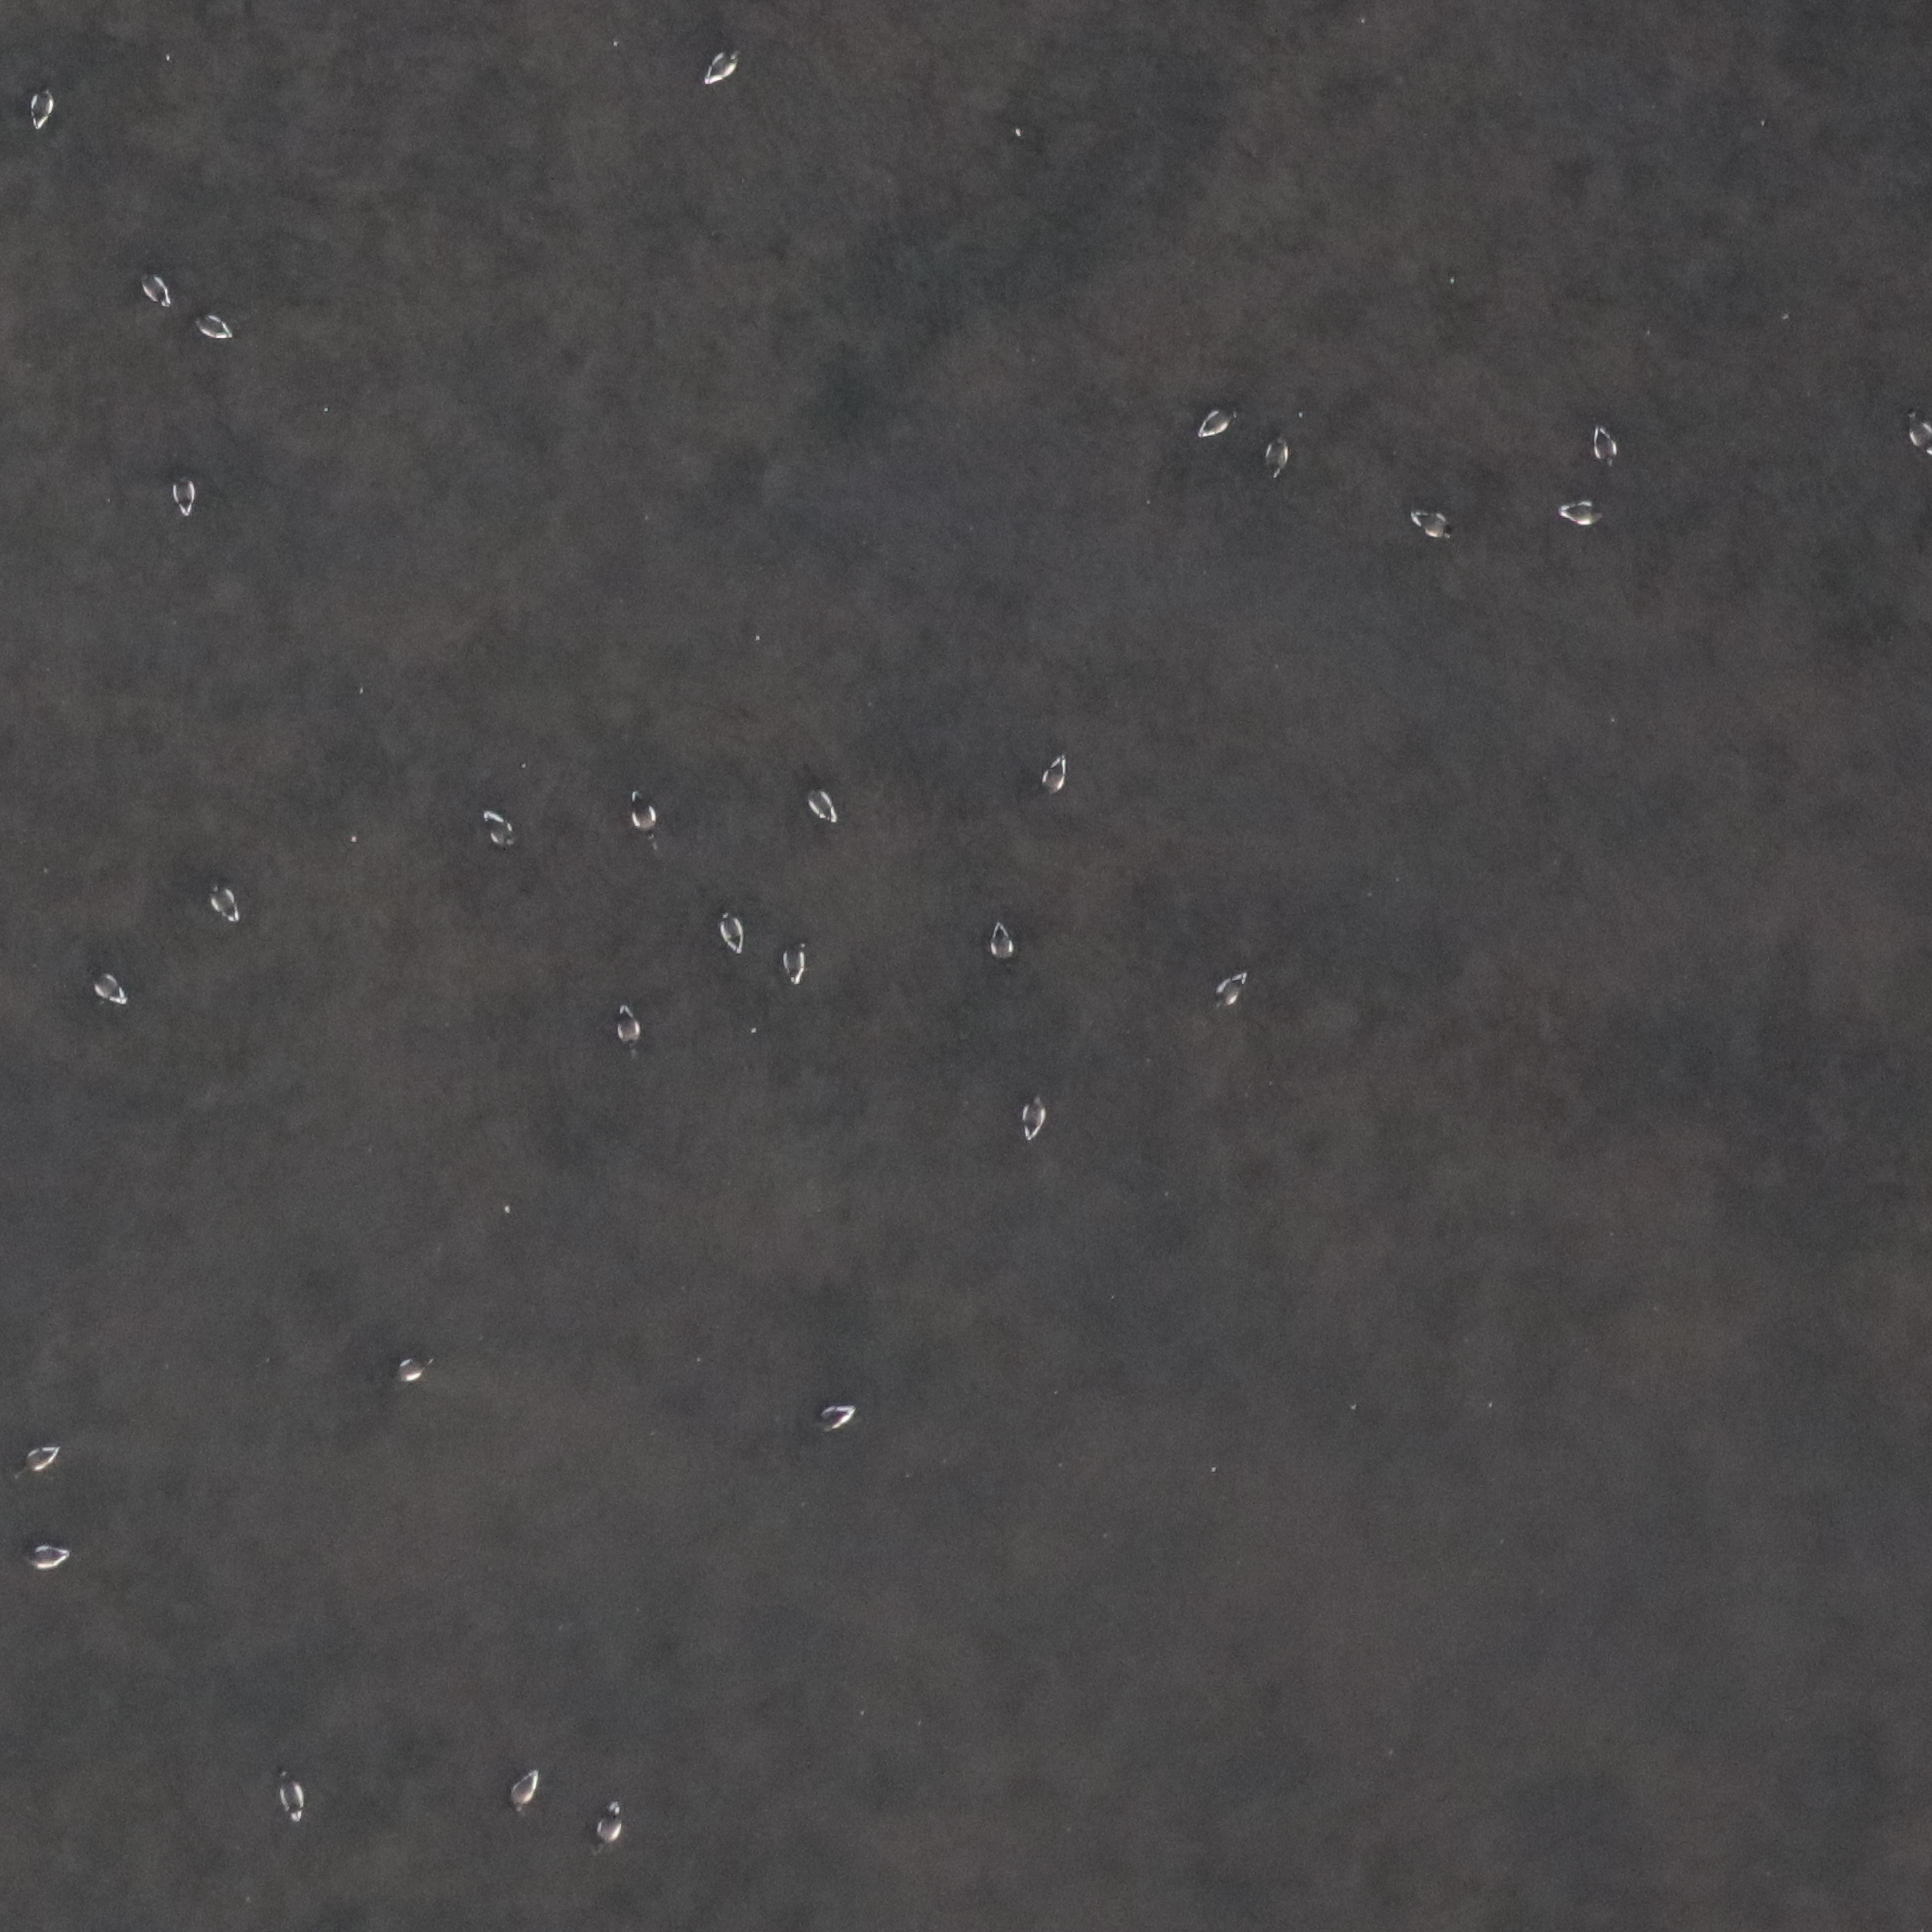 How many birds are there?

30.